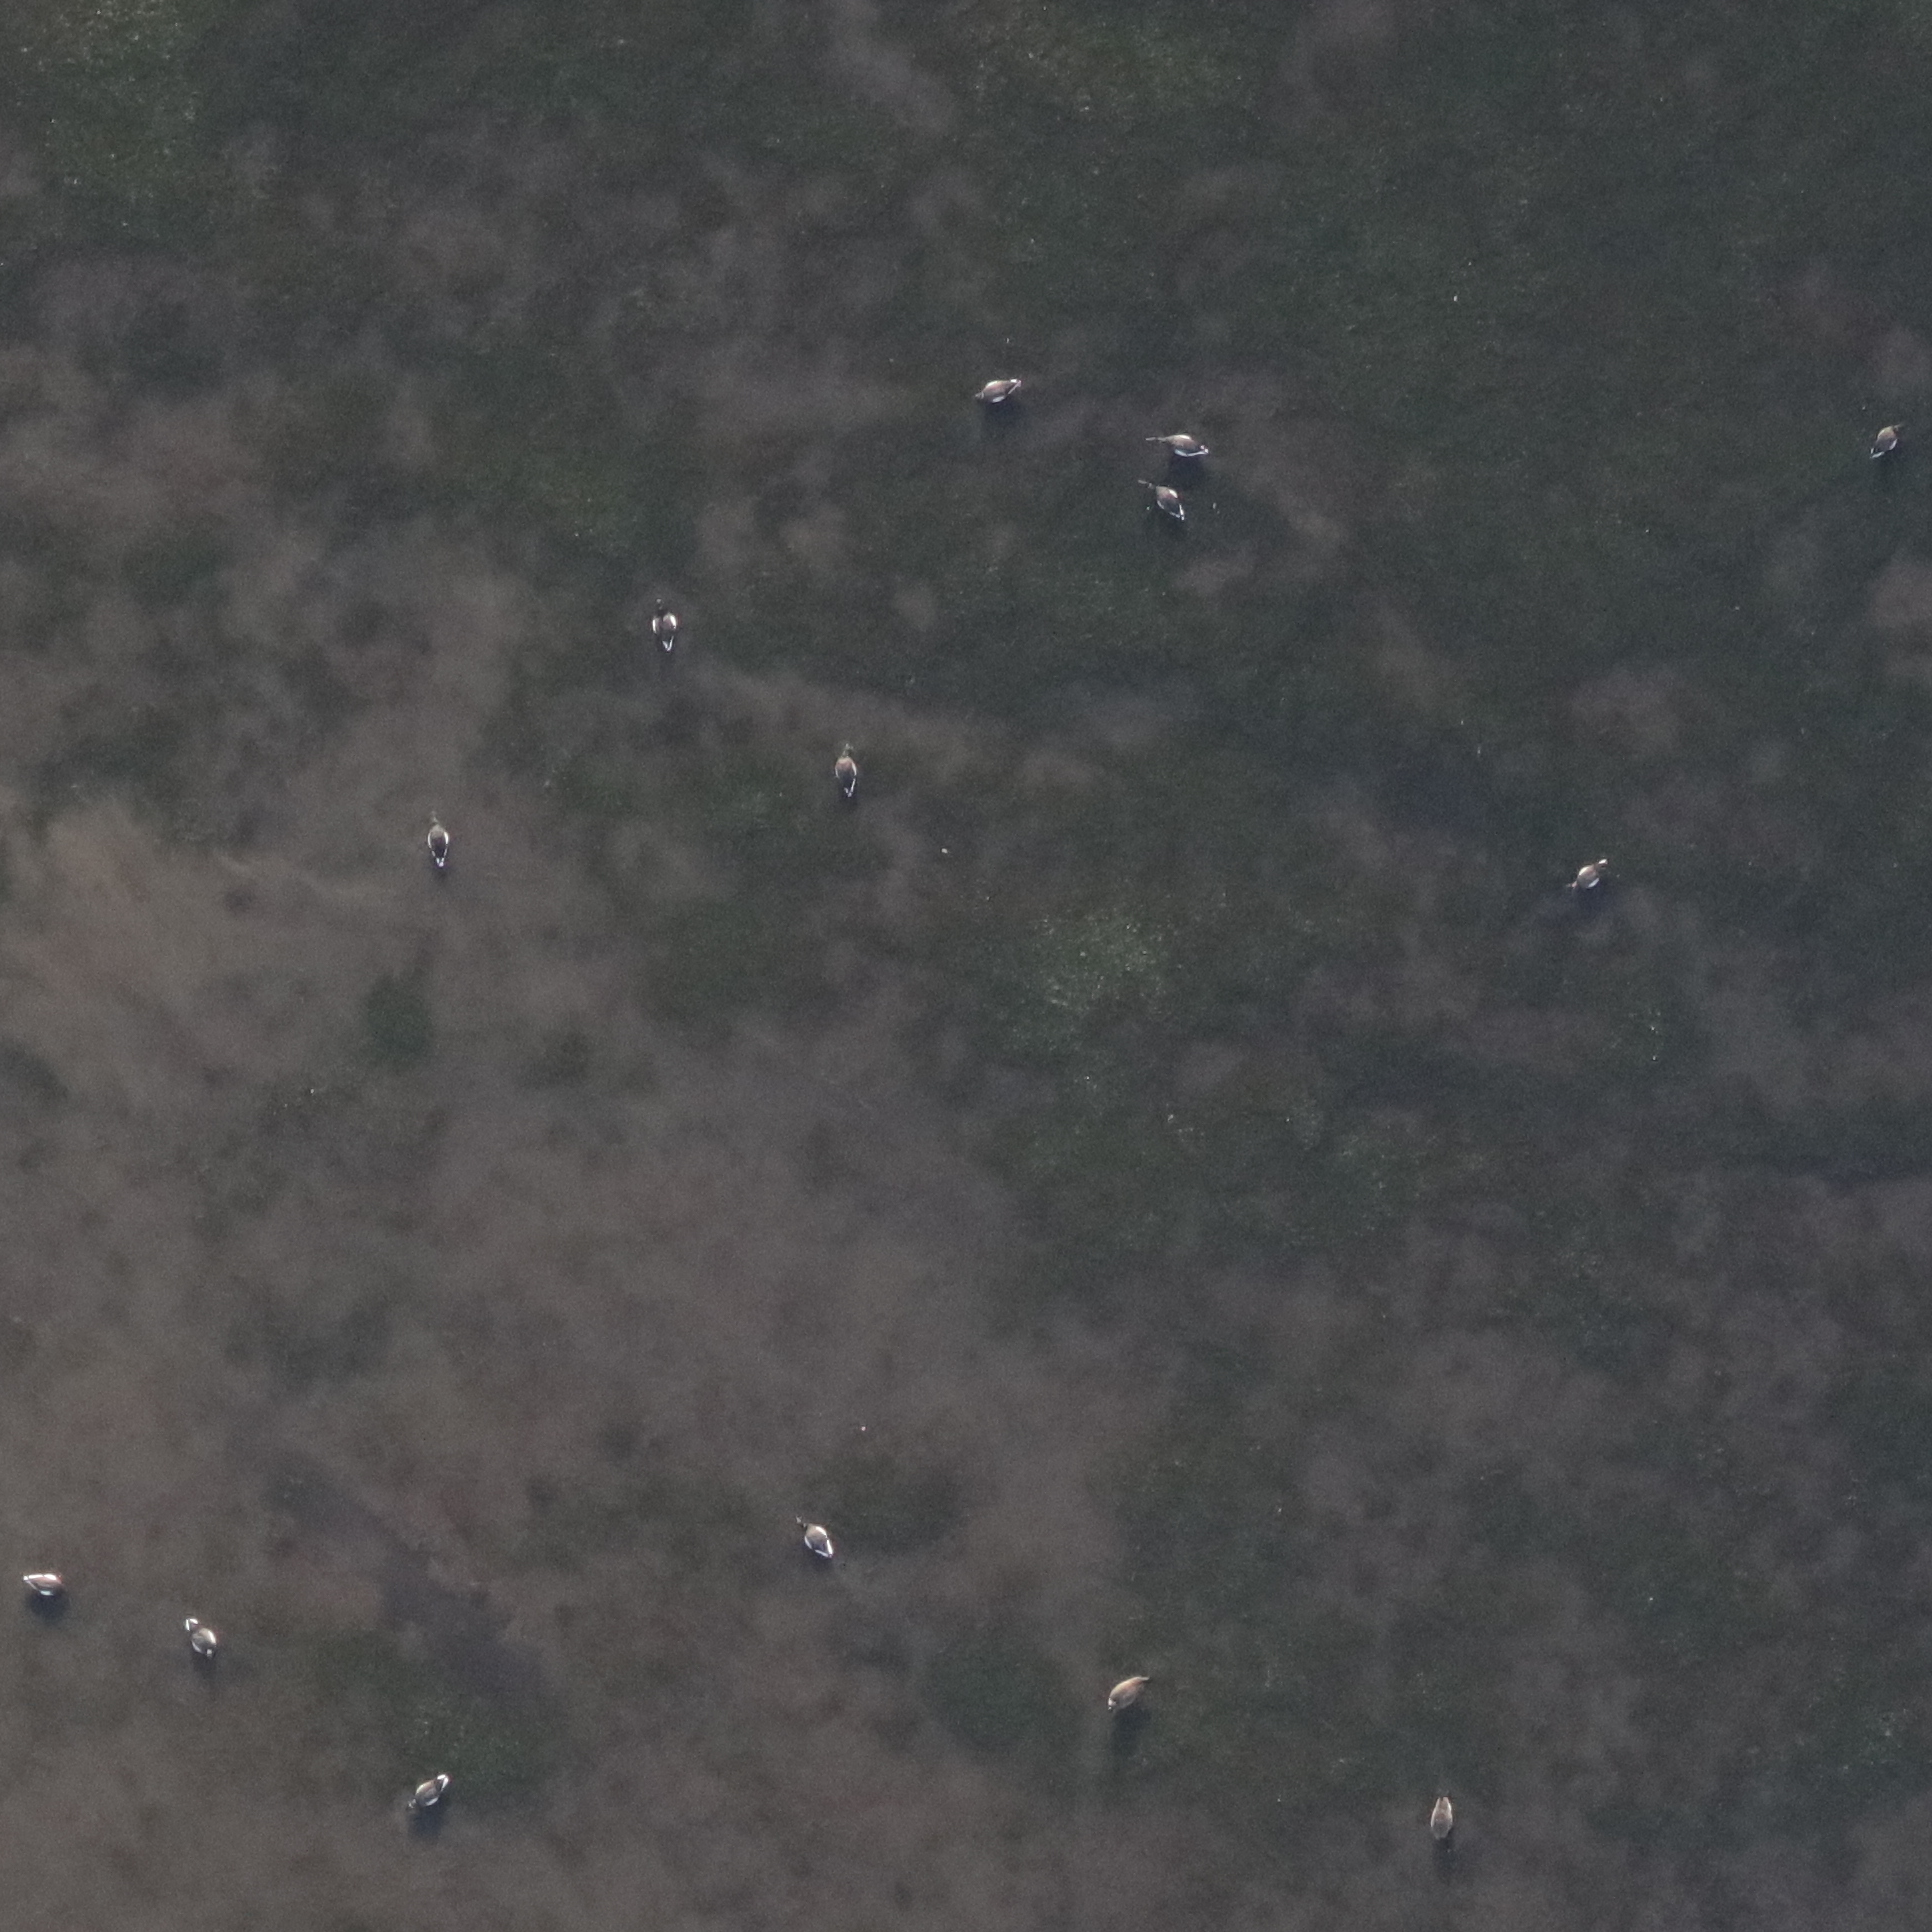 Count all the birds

14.